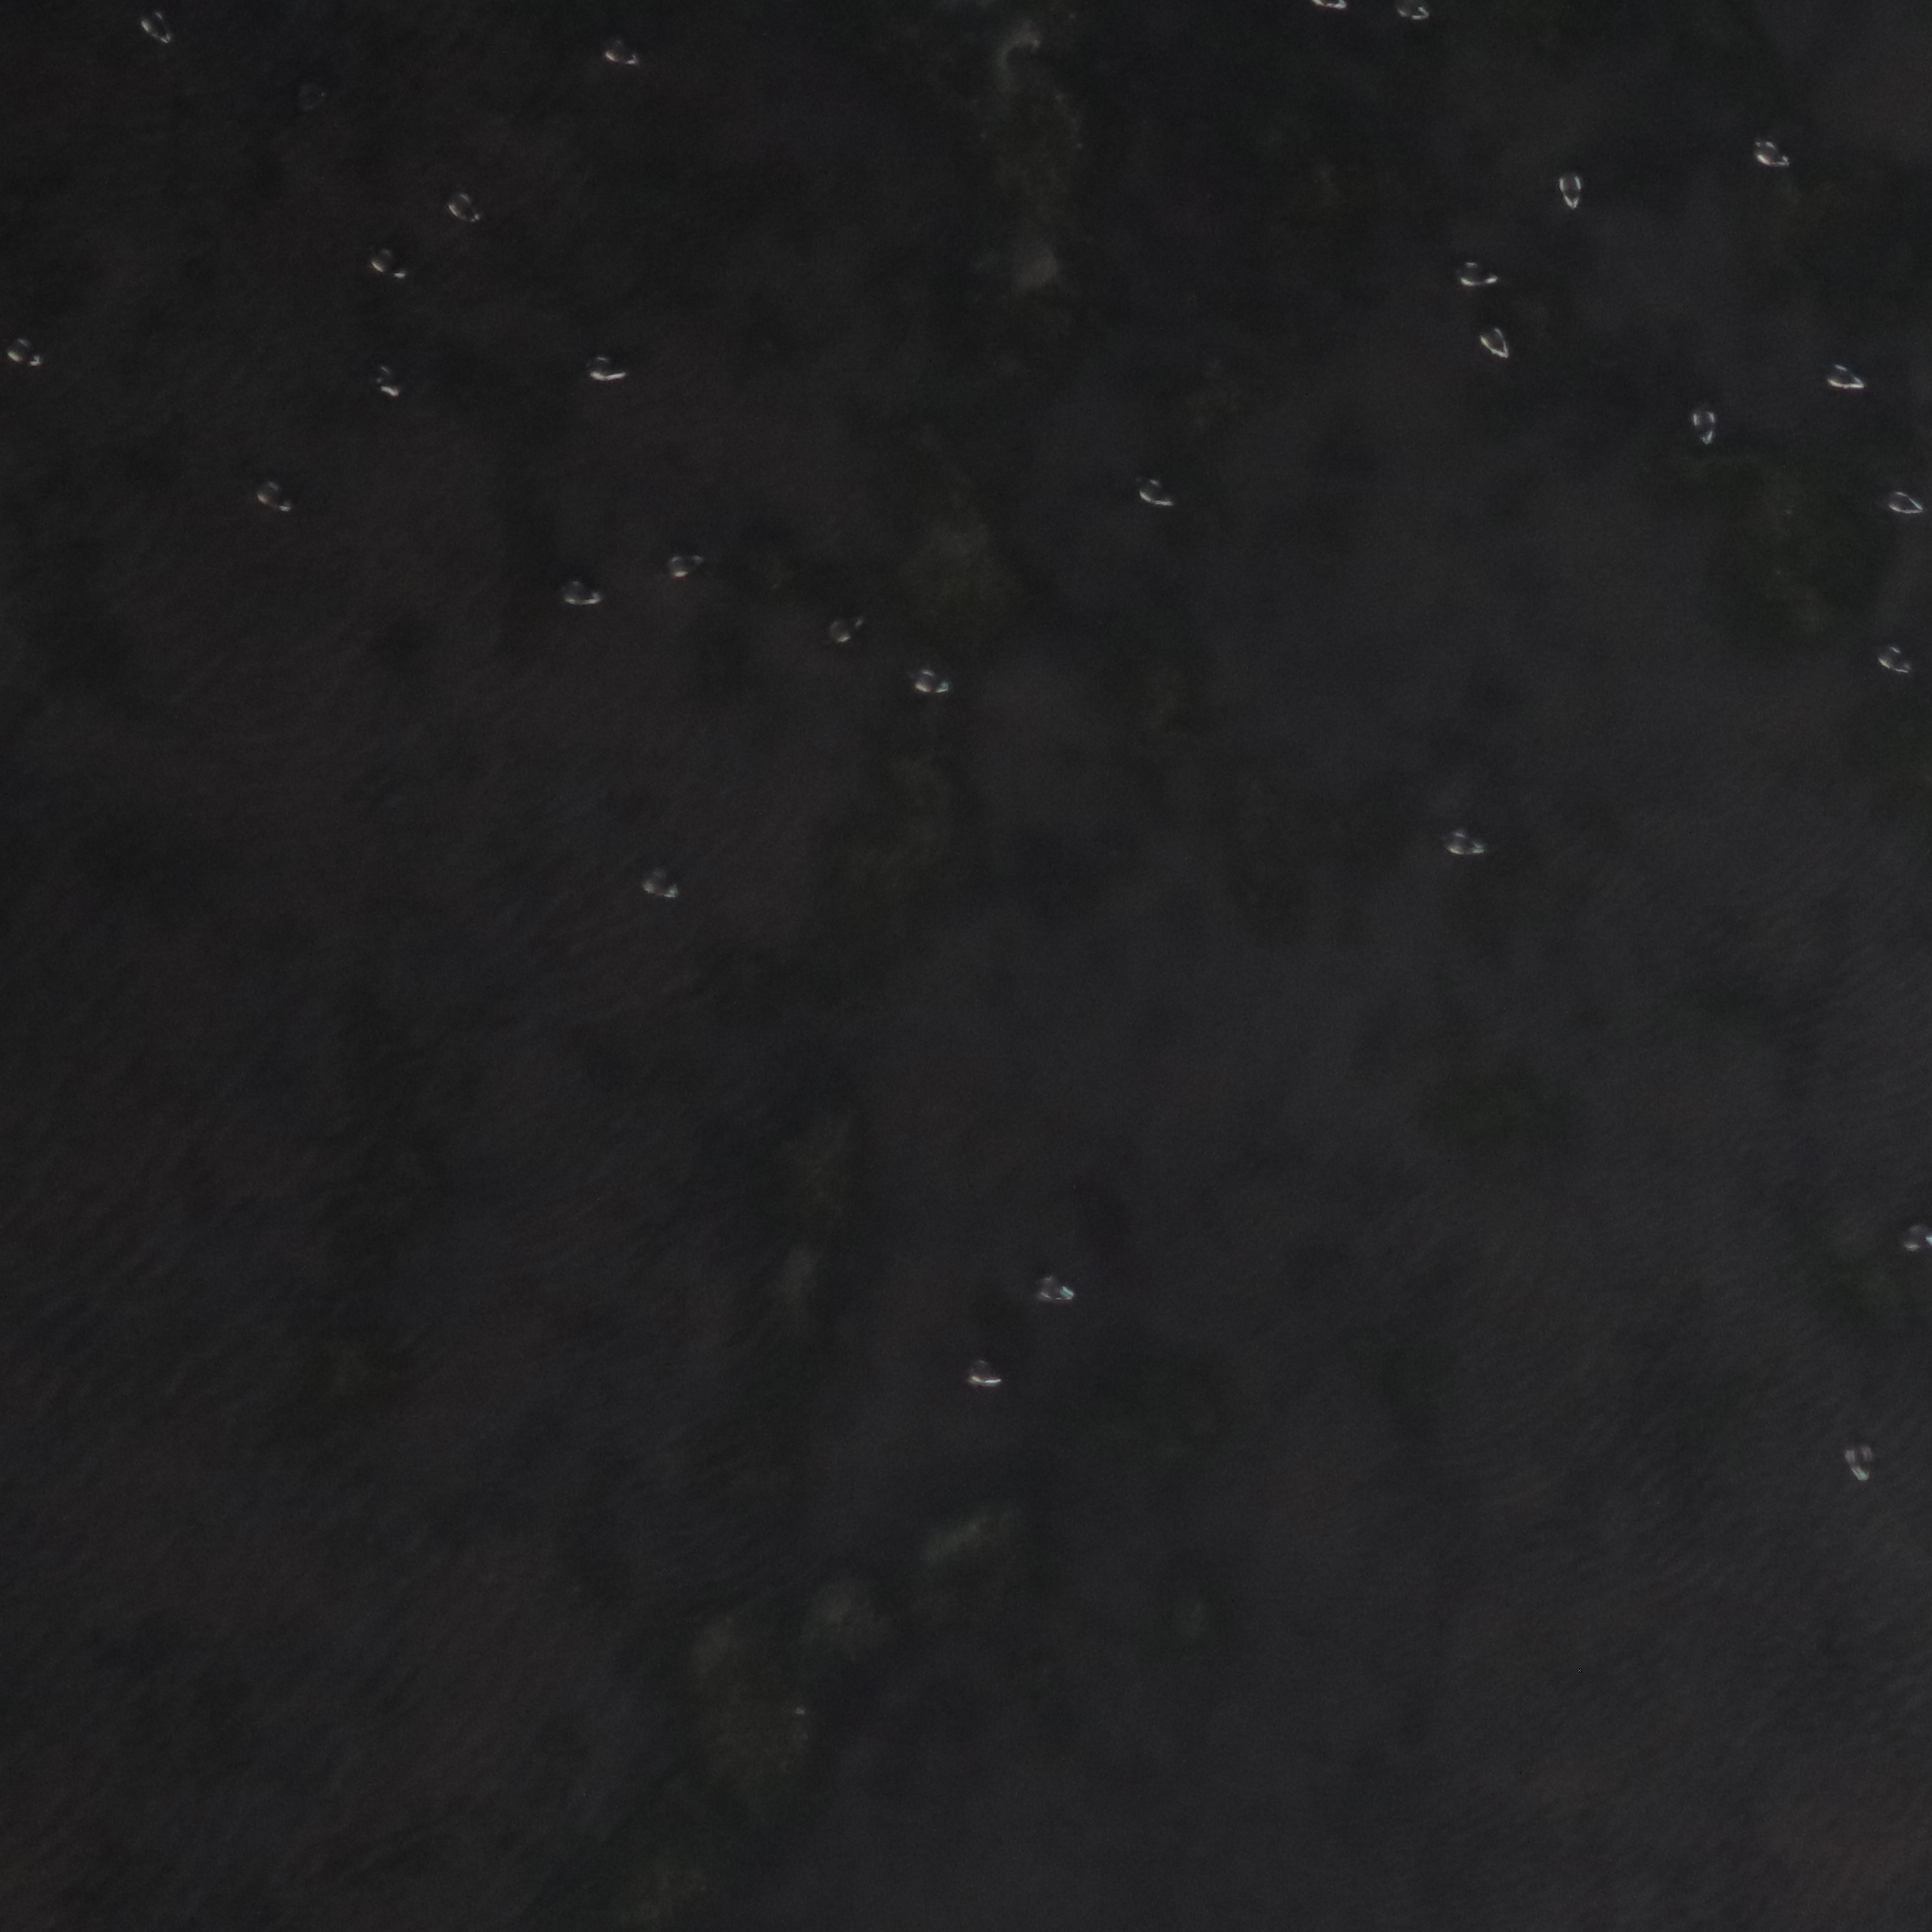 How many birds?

27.